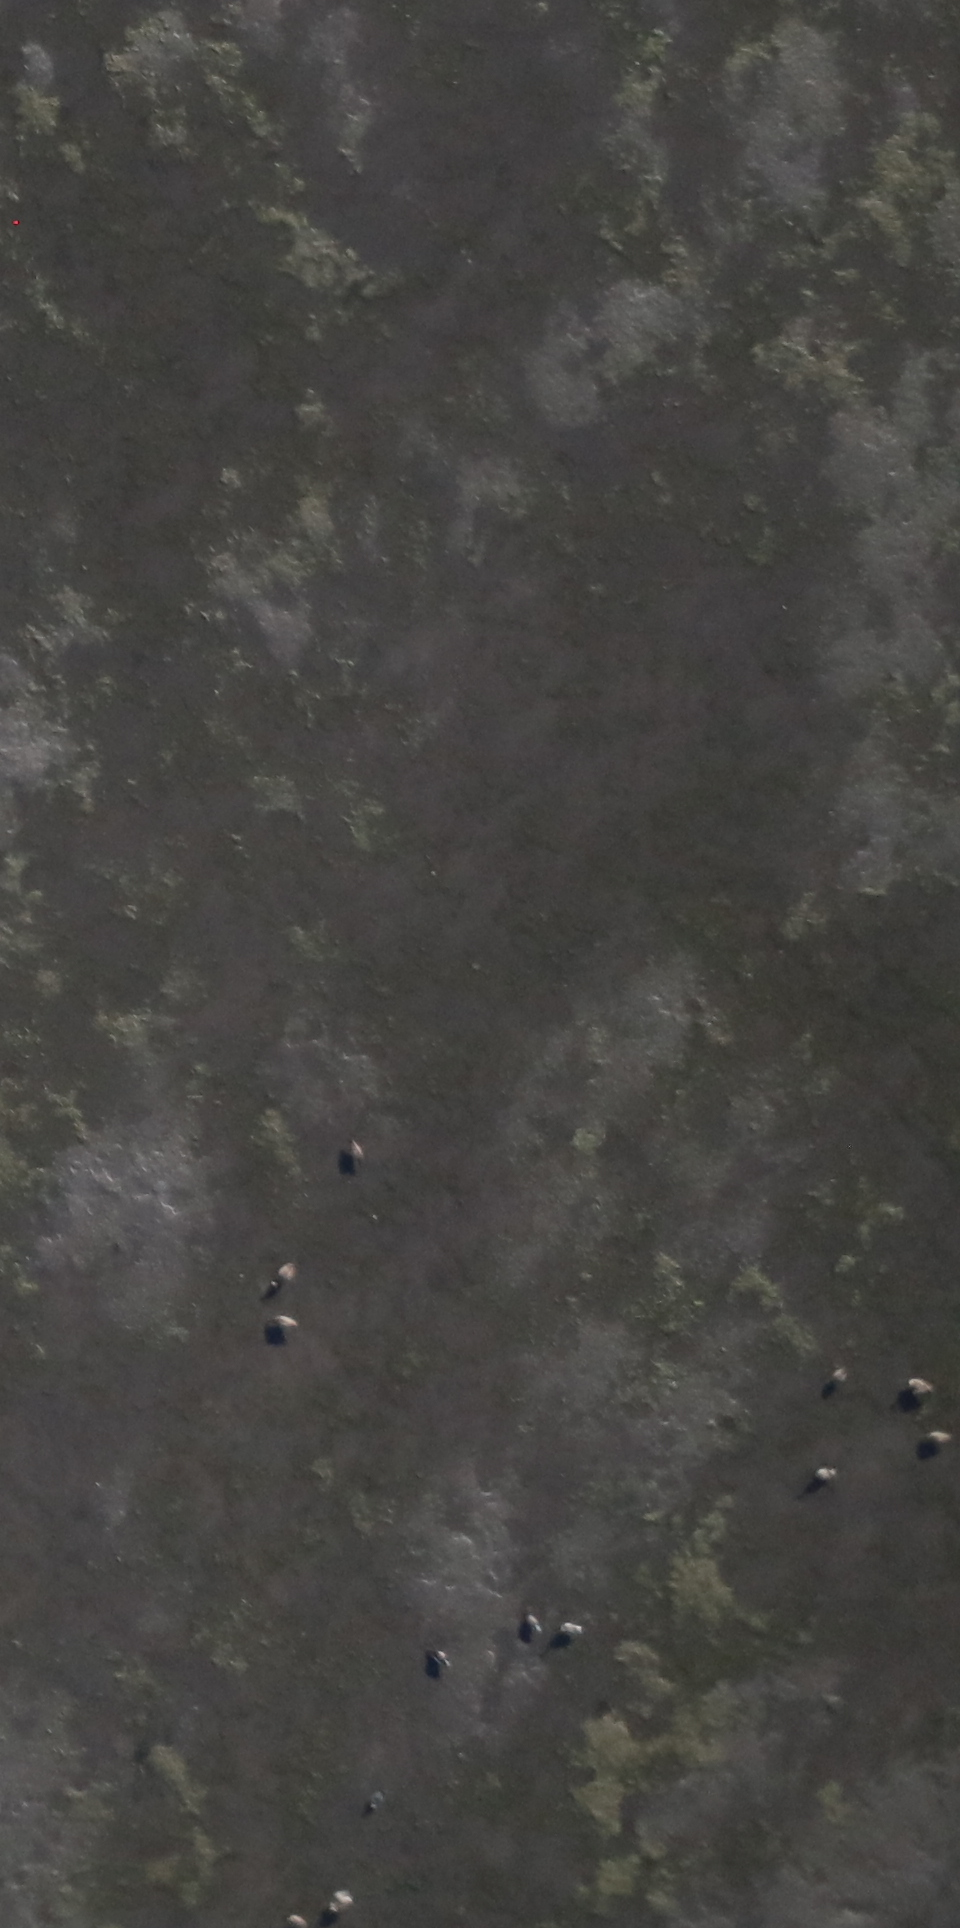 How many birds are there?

13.